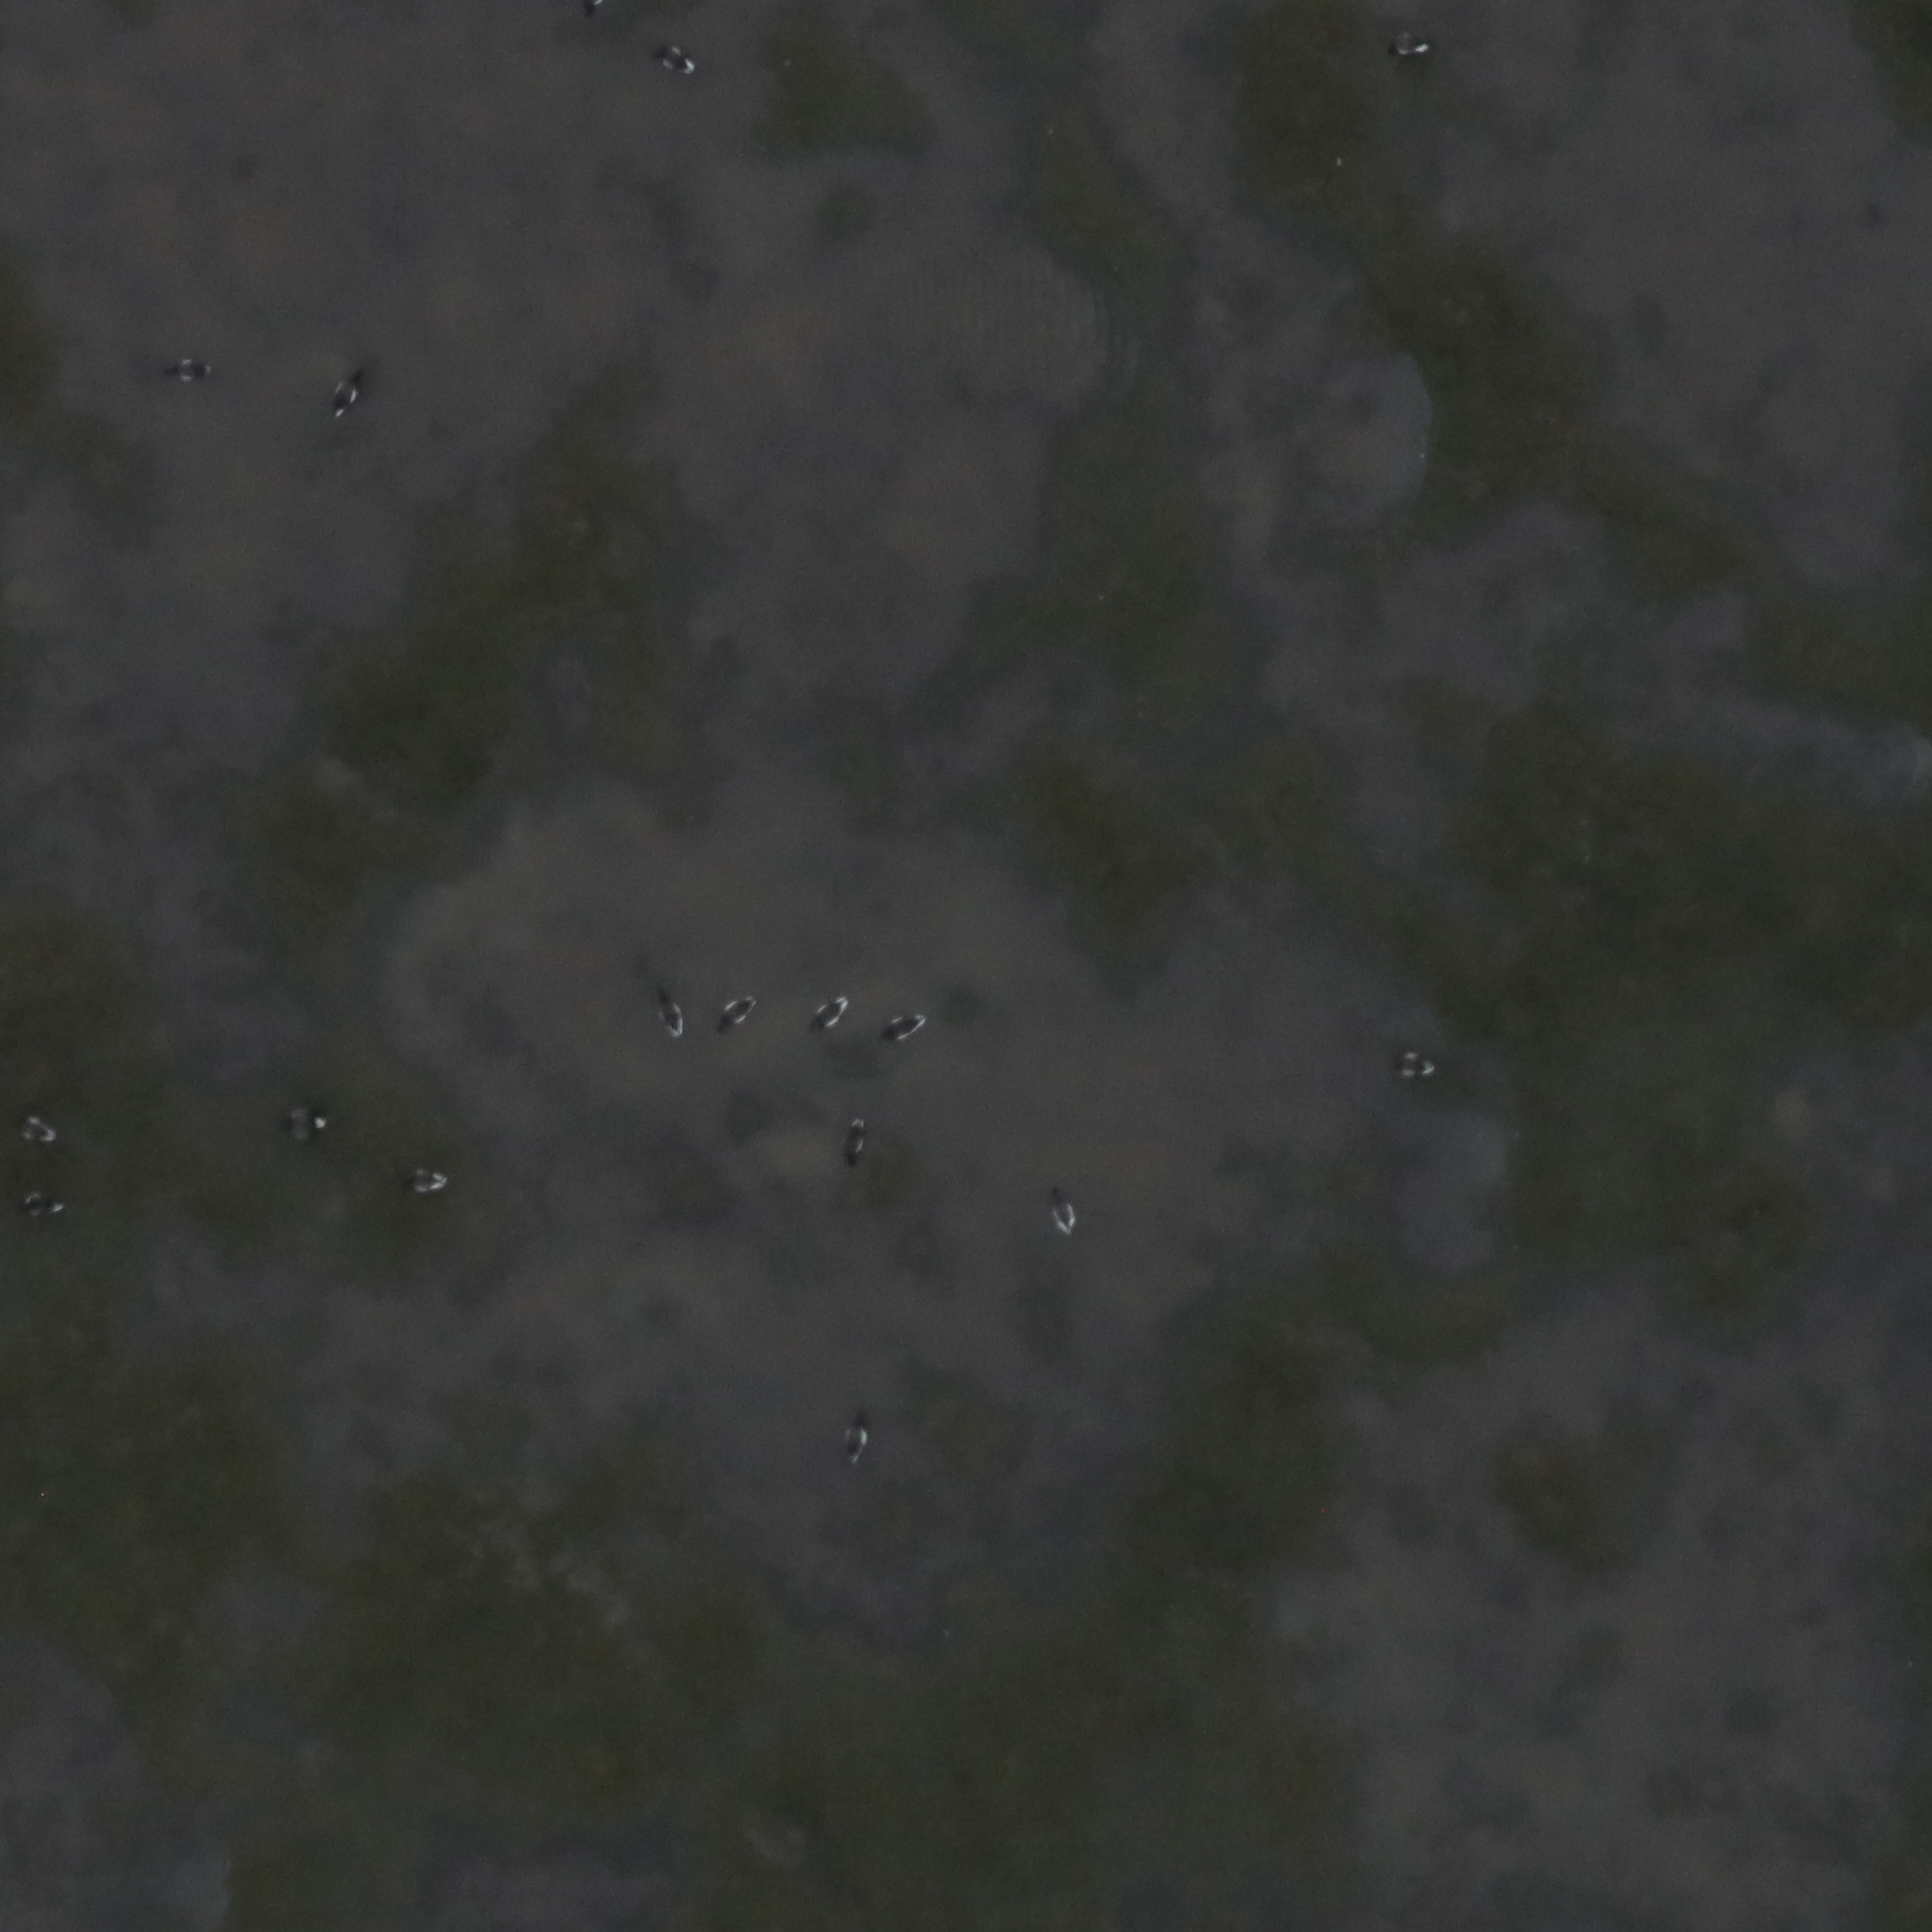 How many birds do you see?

16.